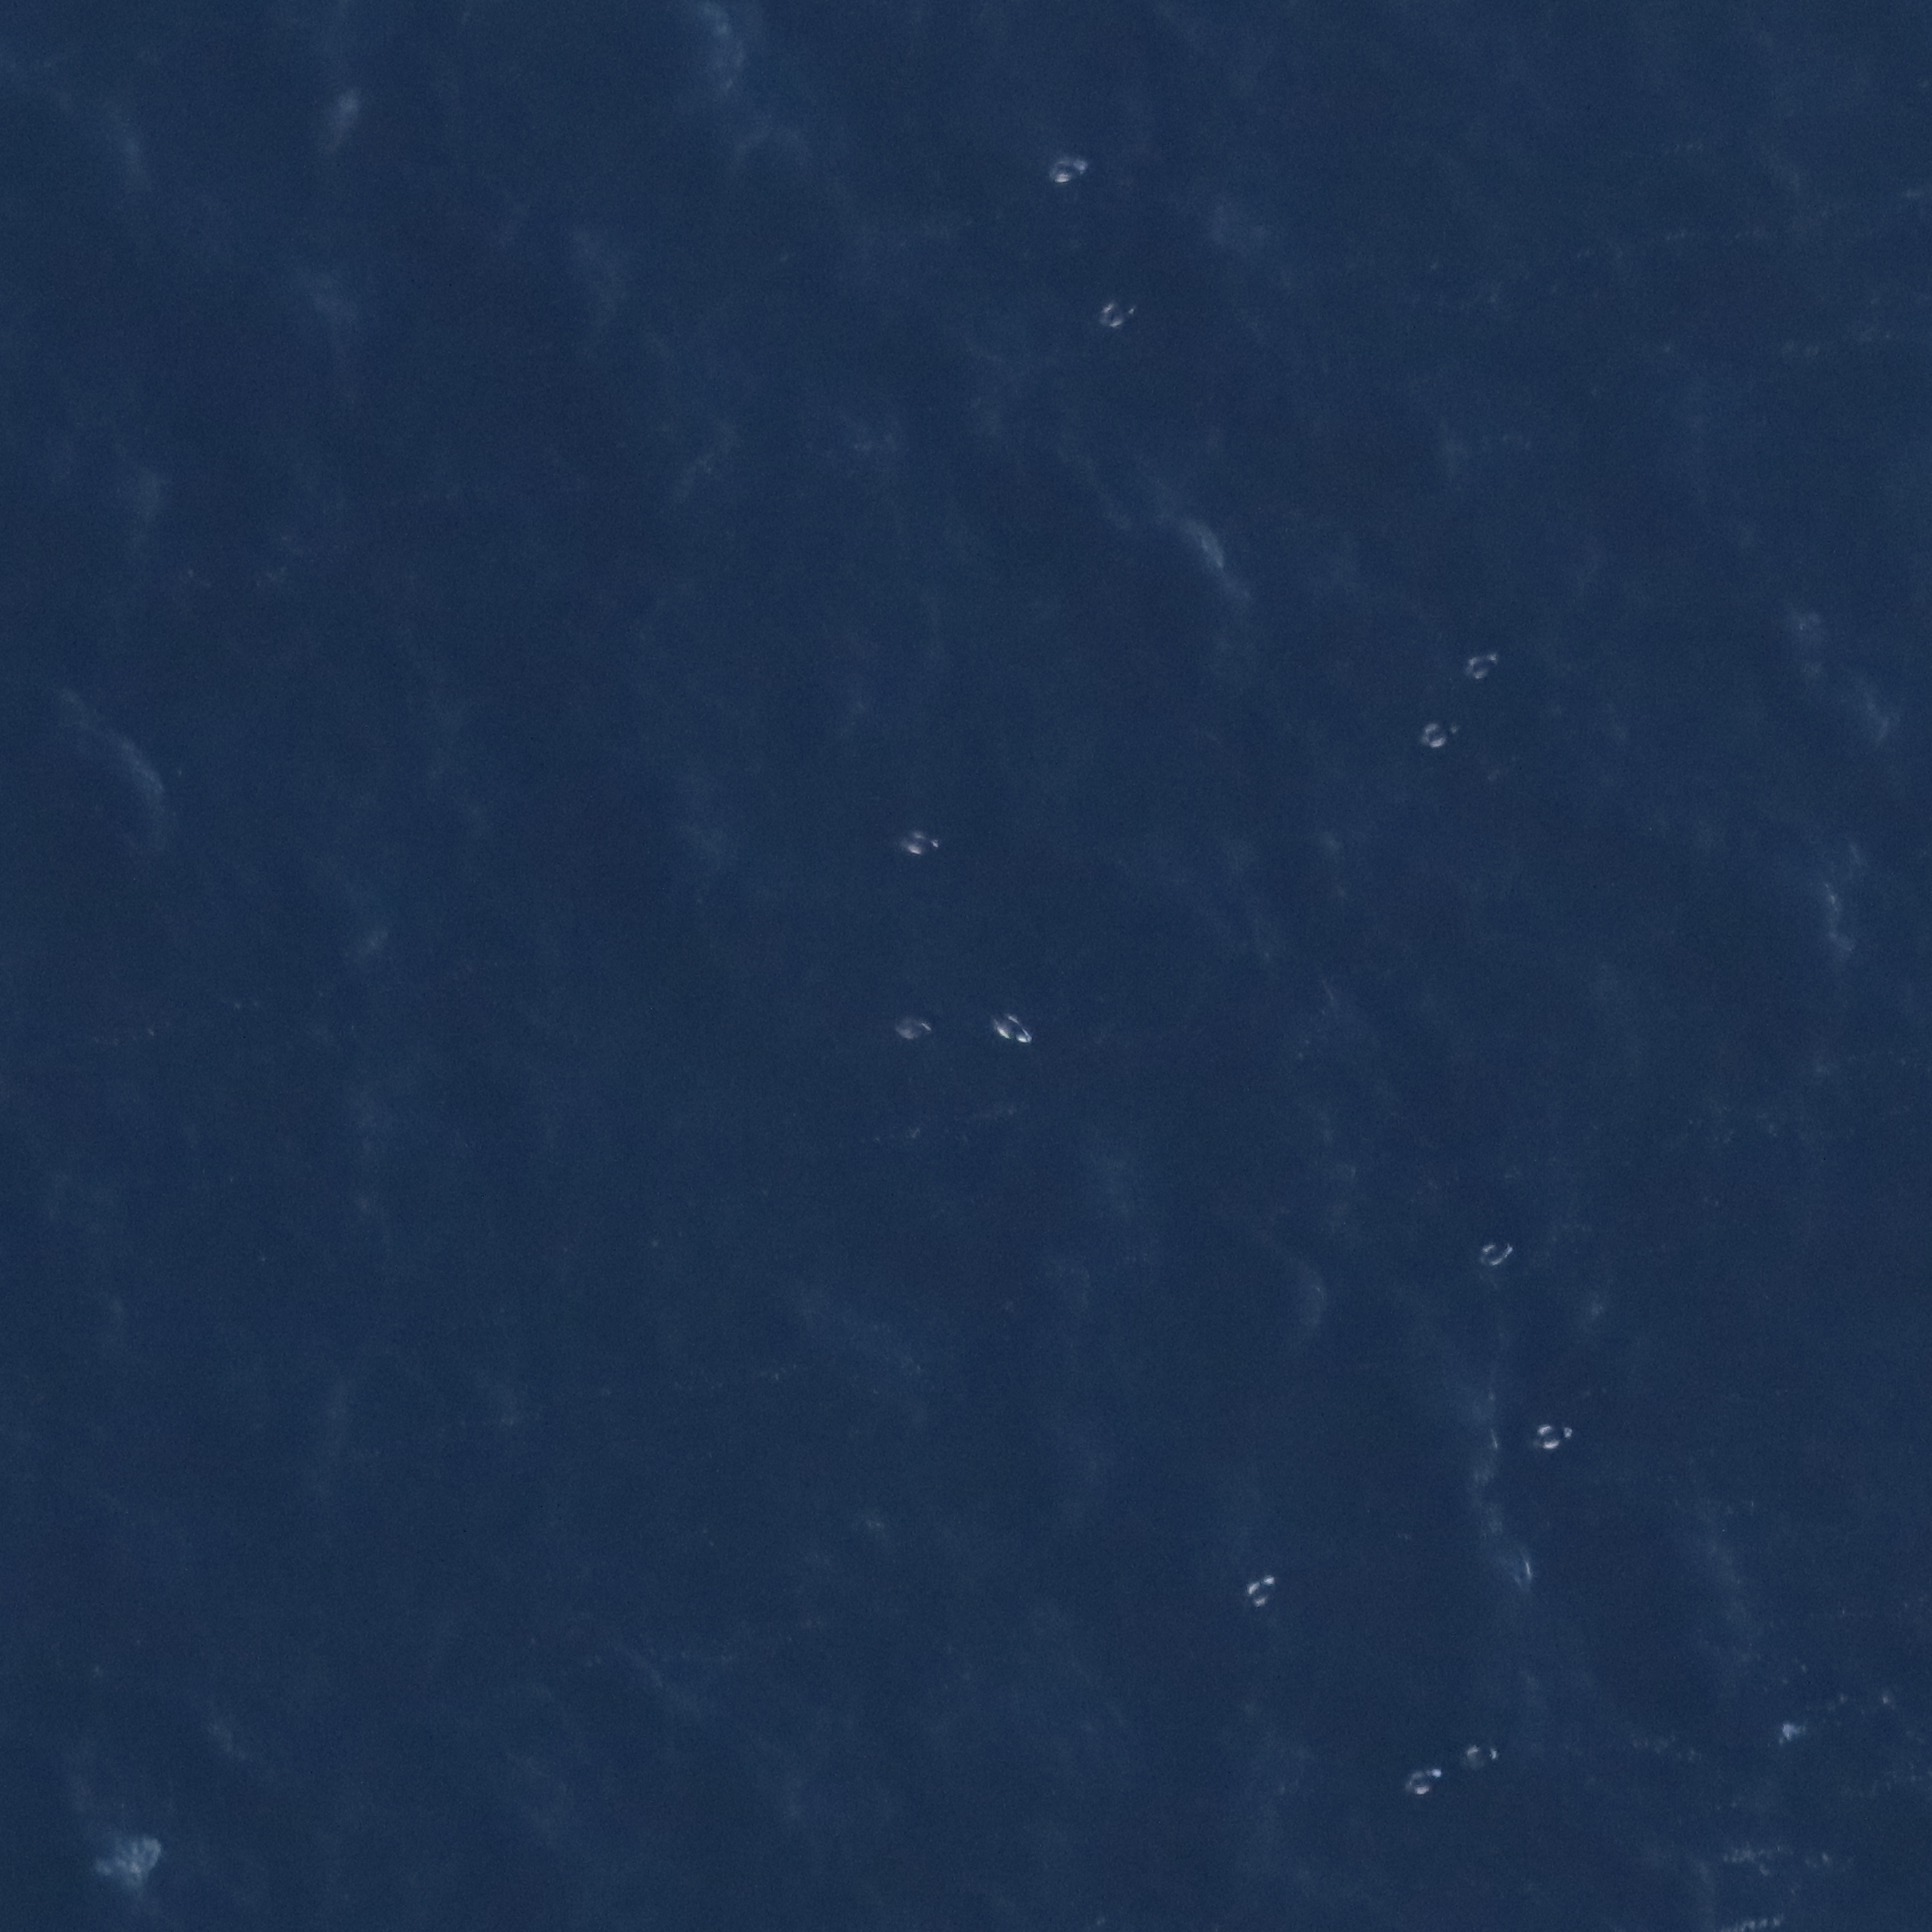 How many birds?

12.